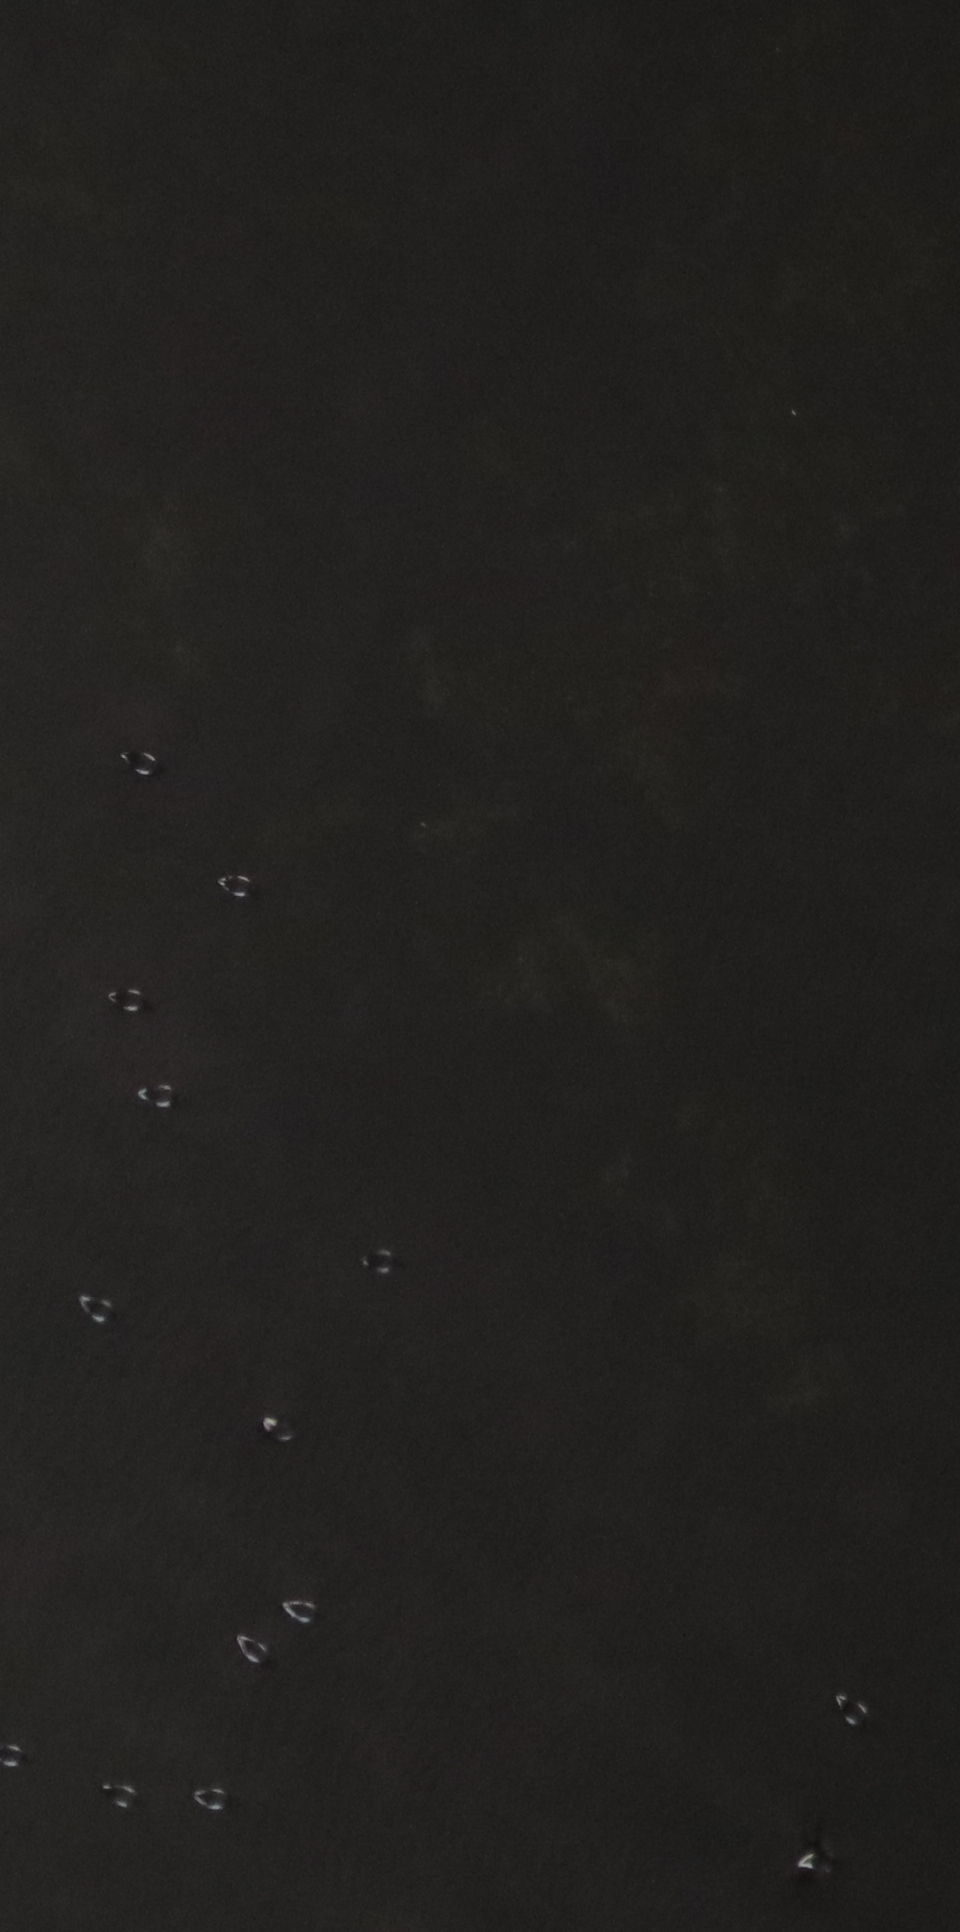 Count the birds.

14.